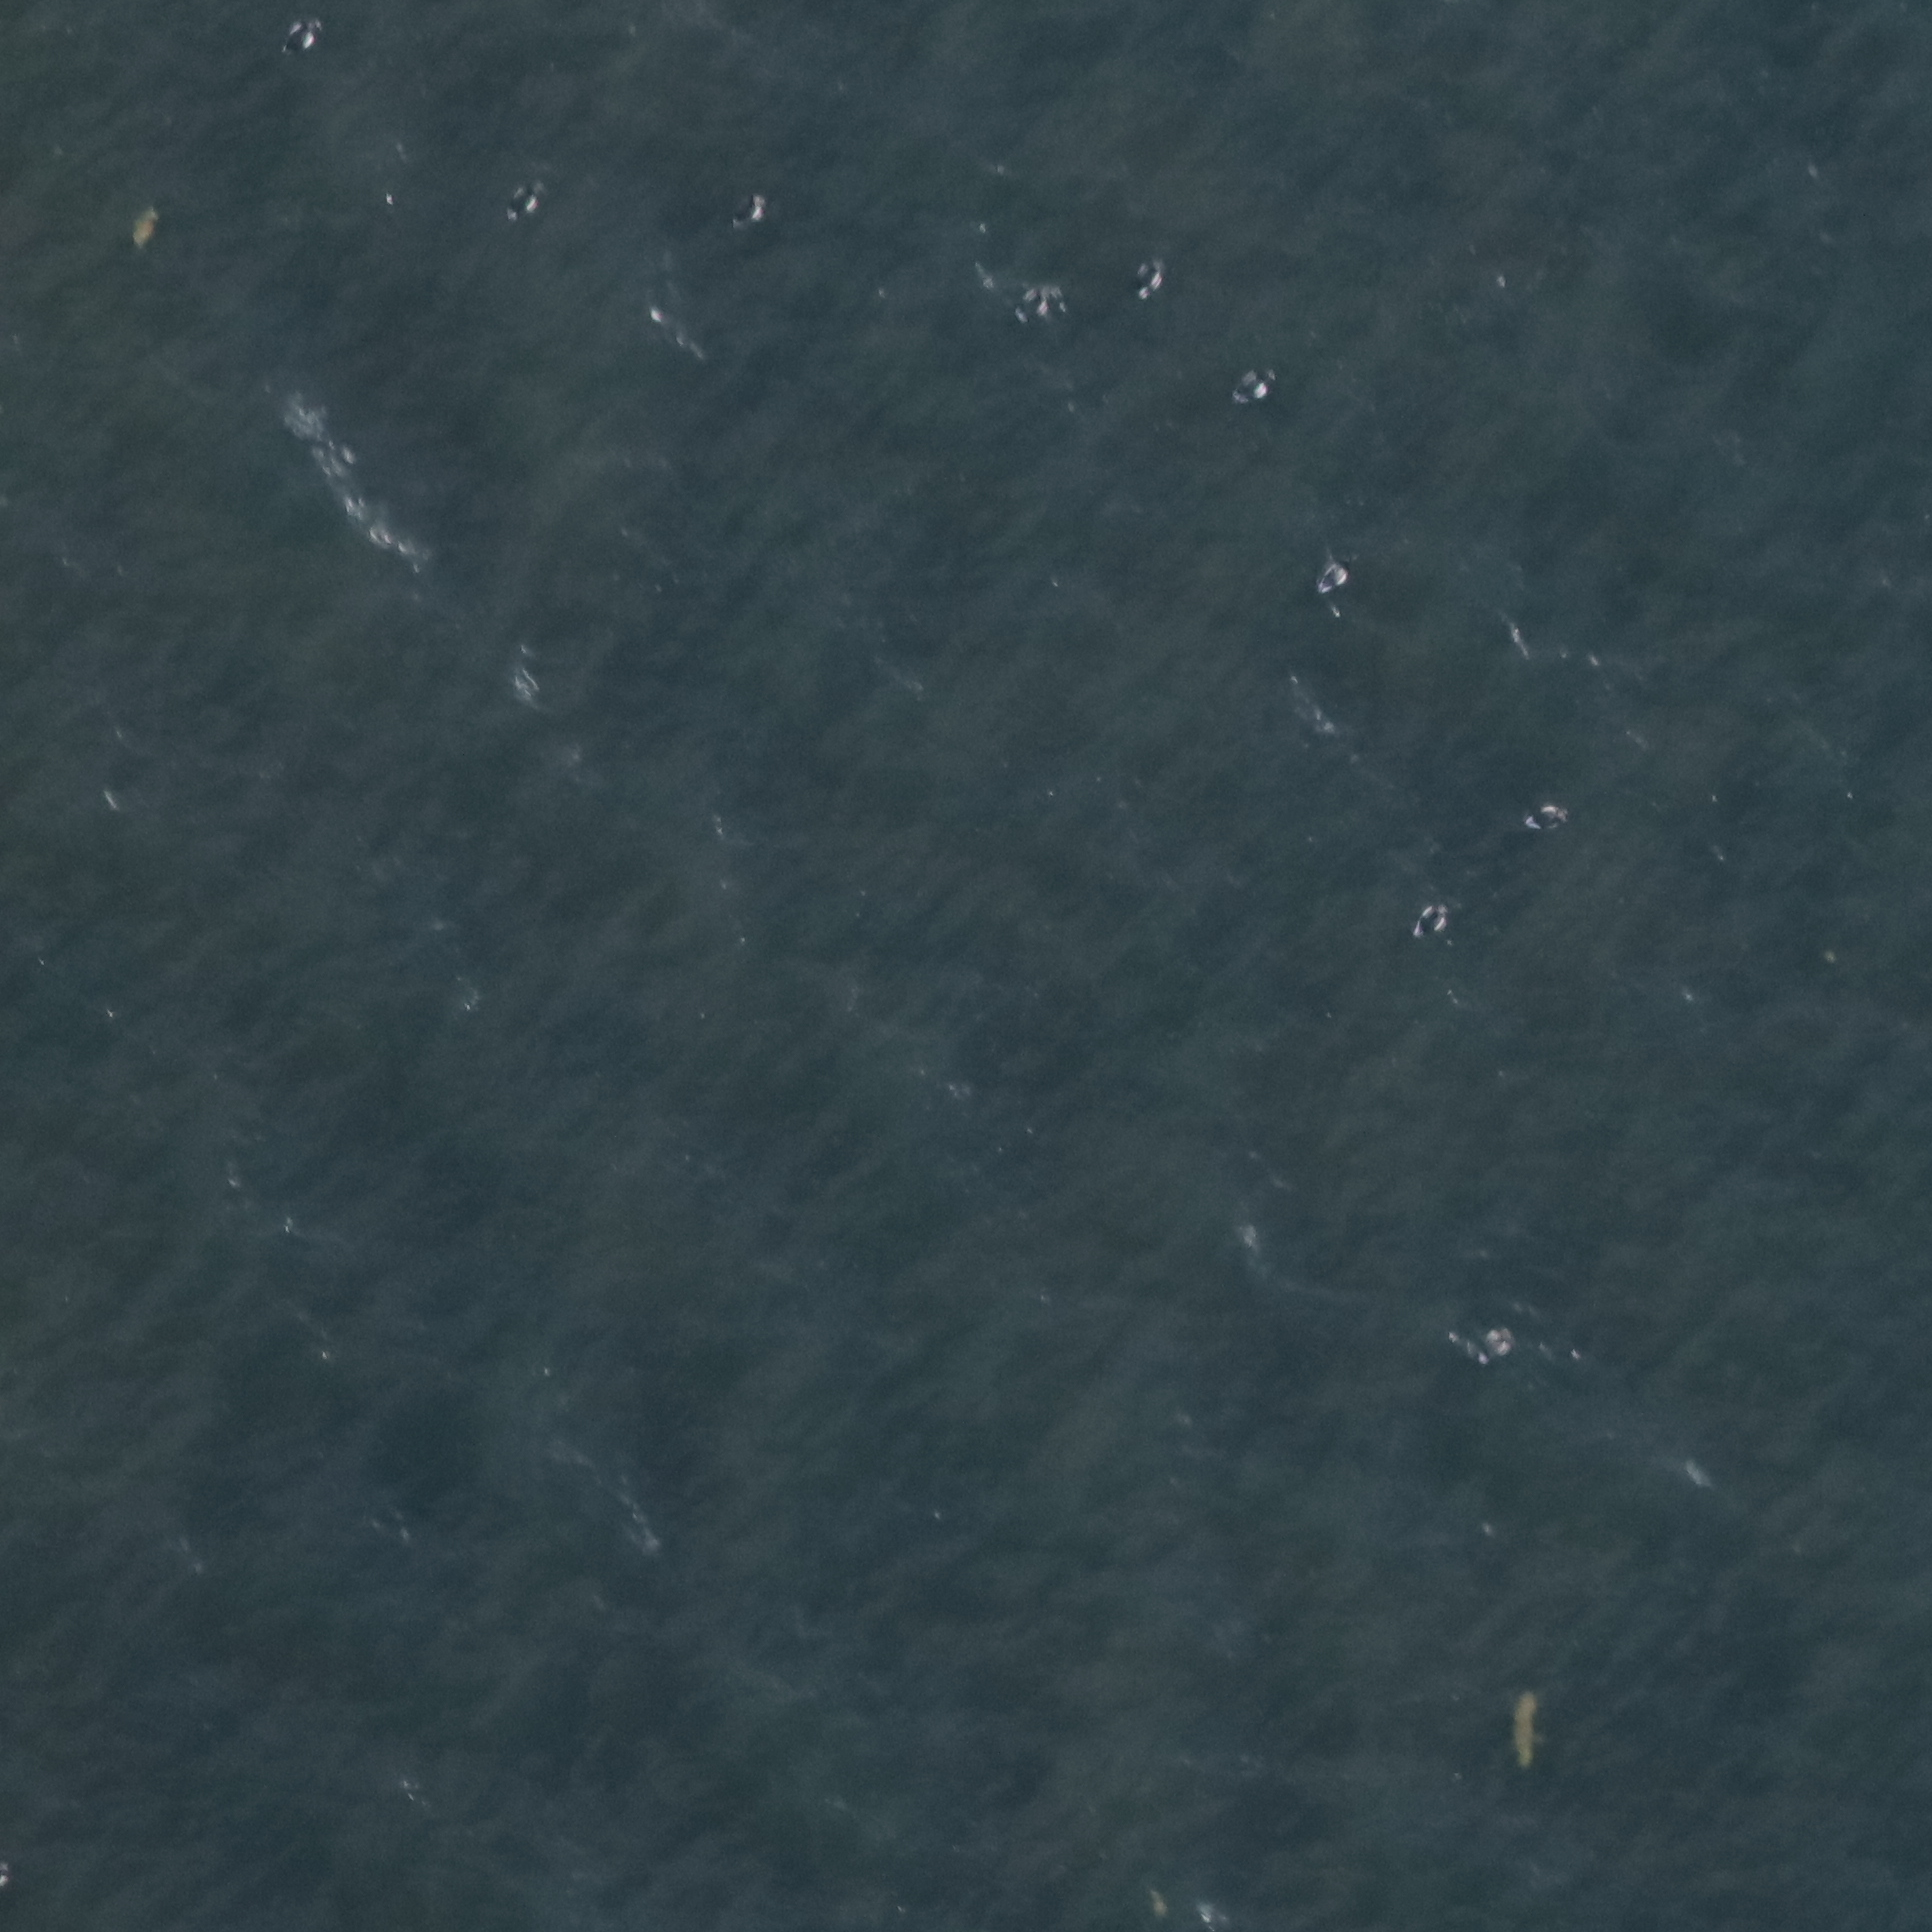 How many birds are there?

10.